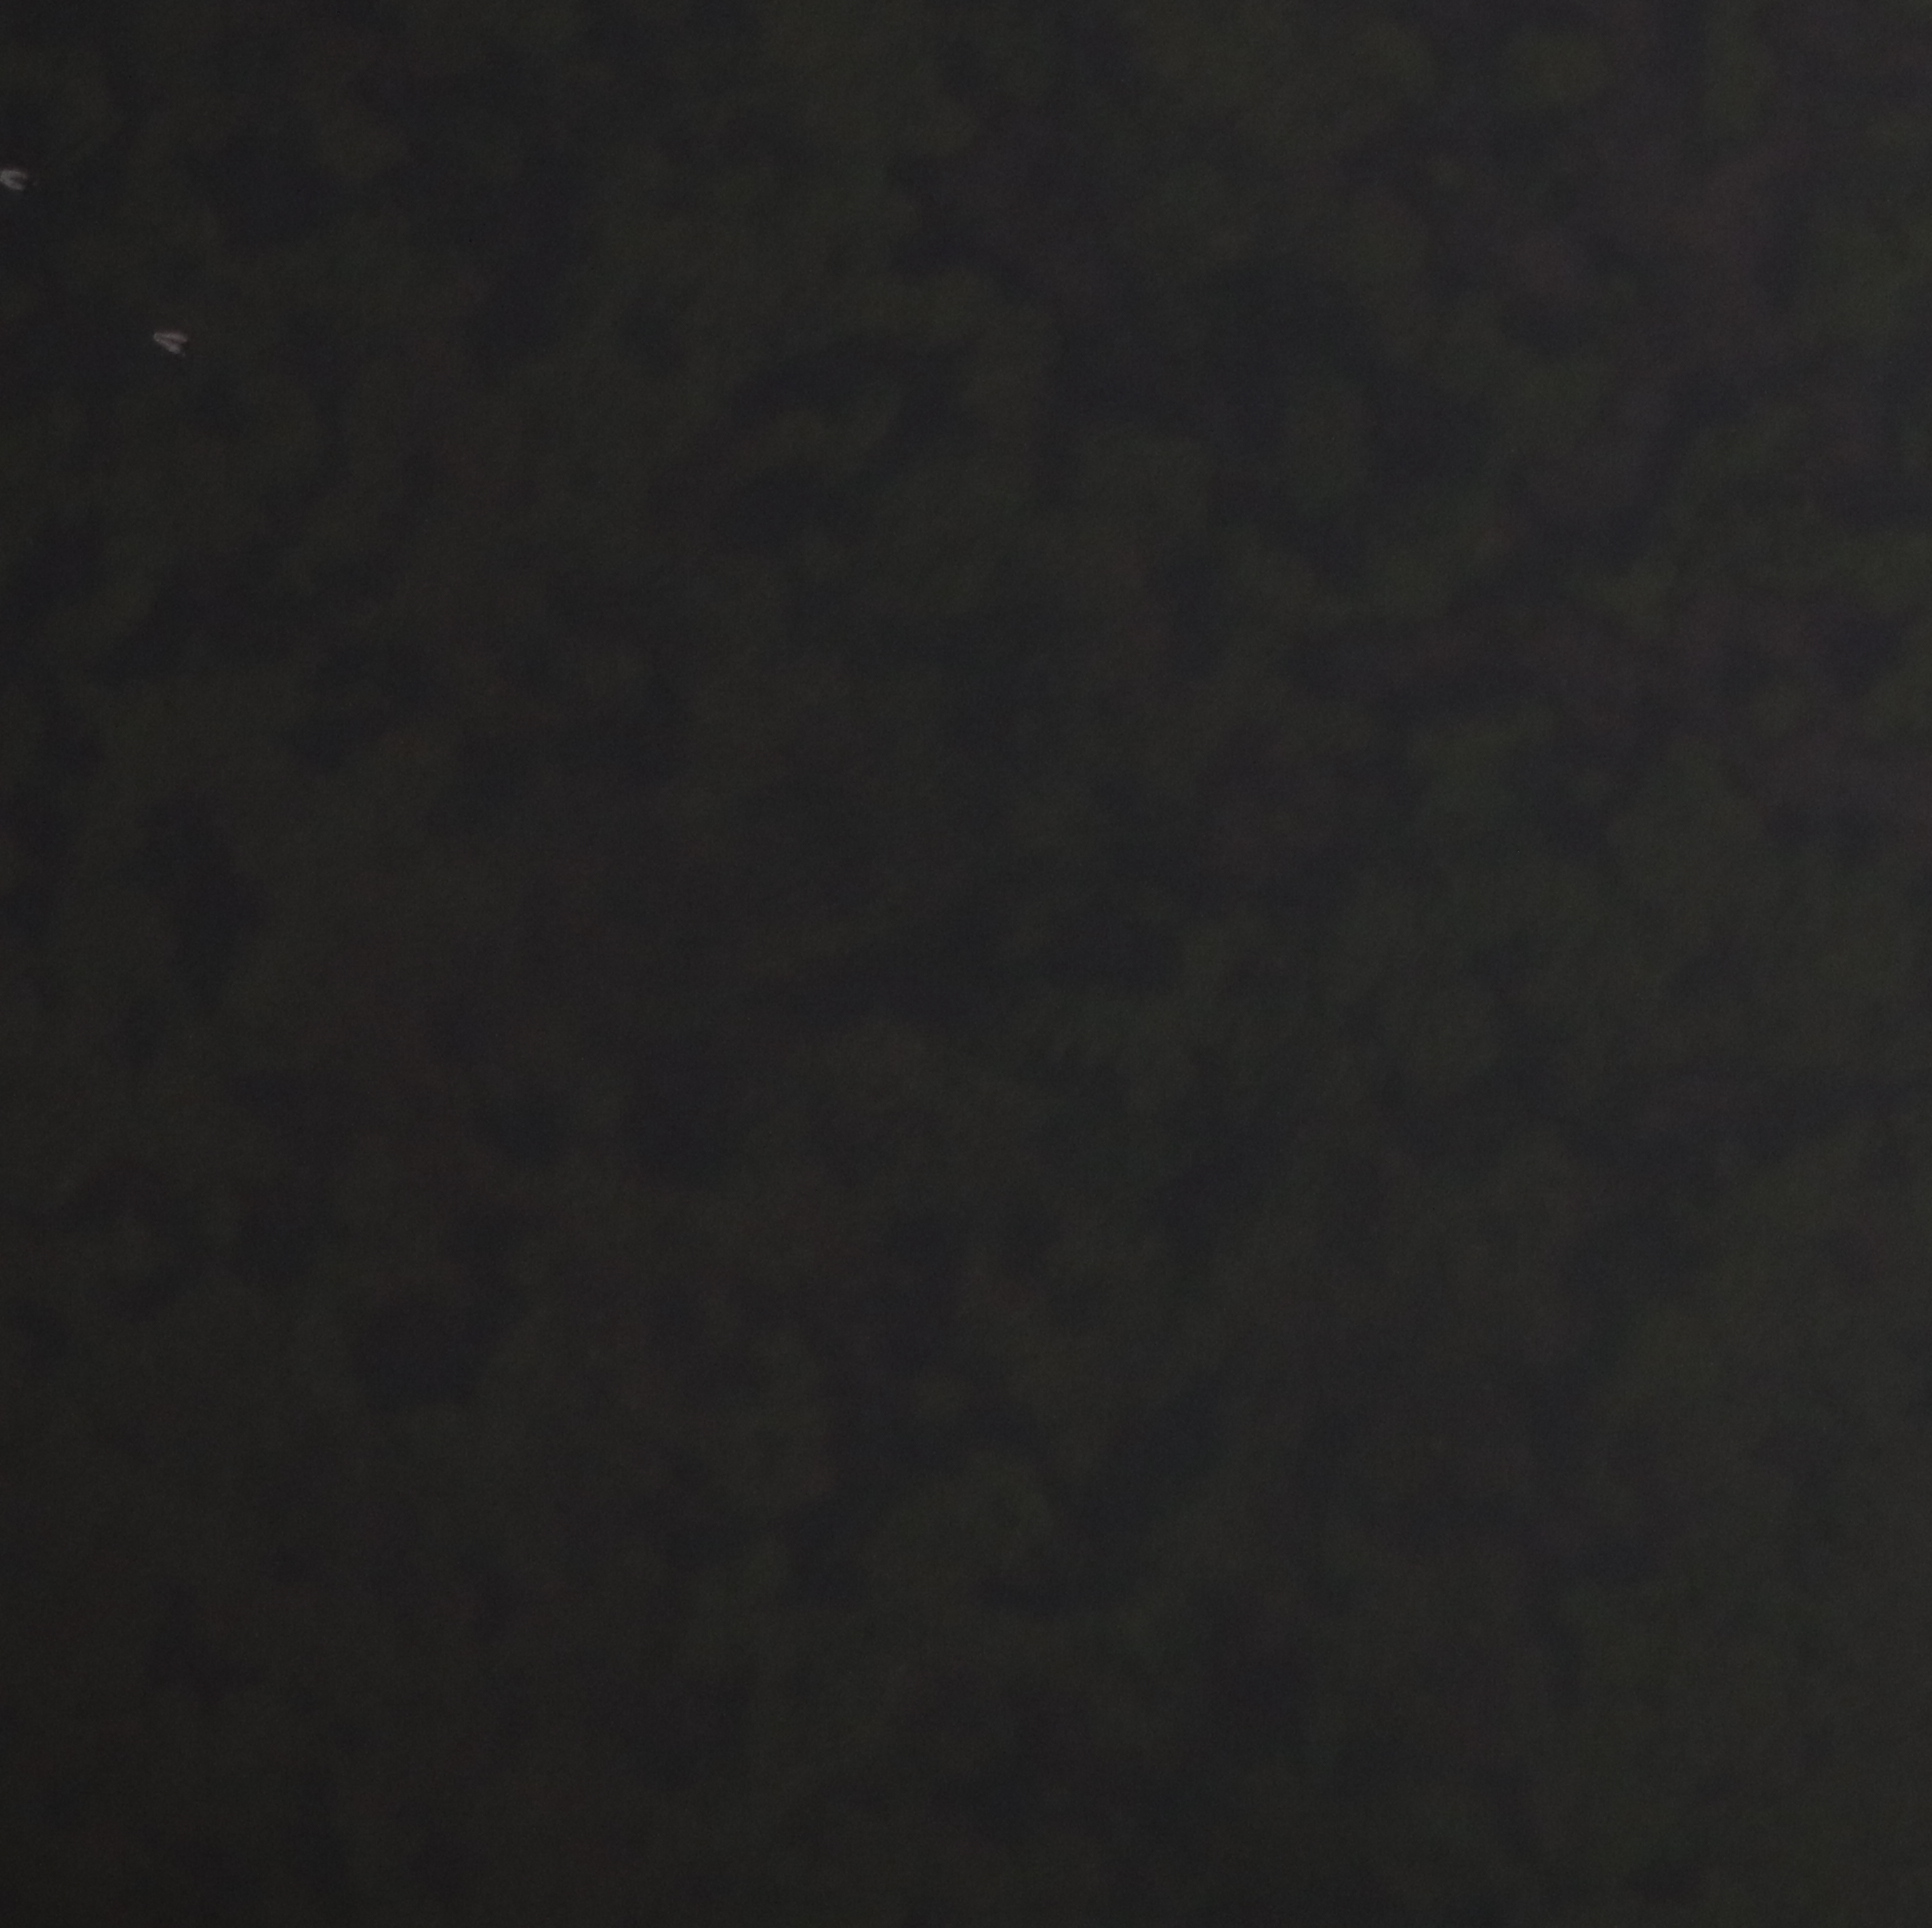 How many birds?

0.